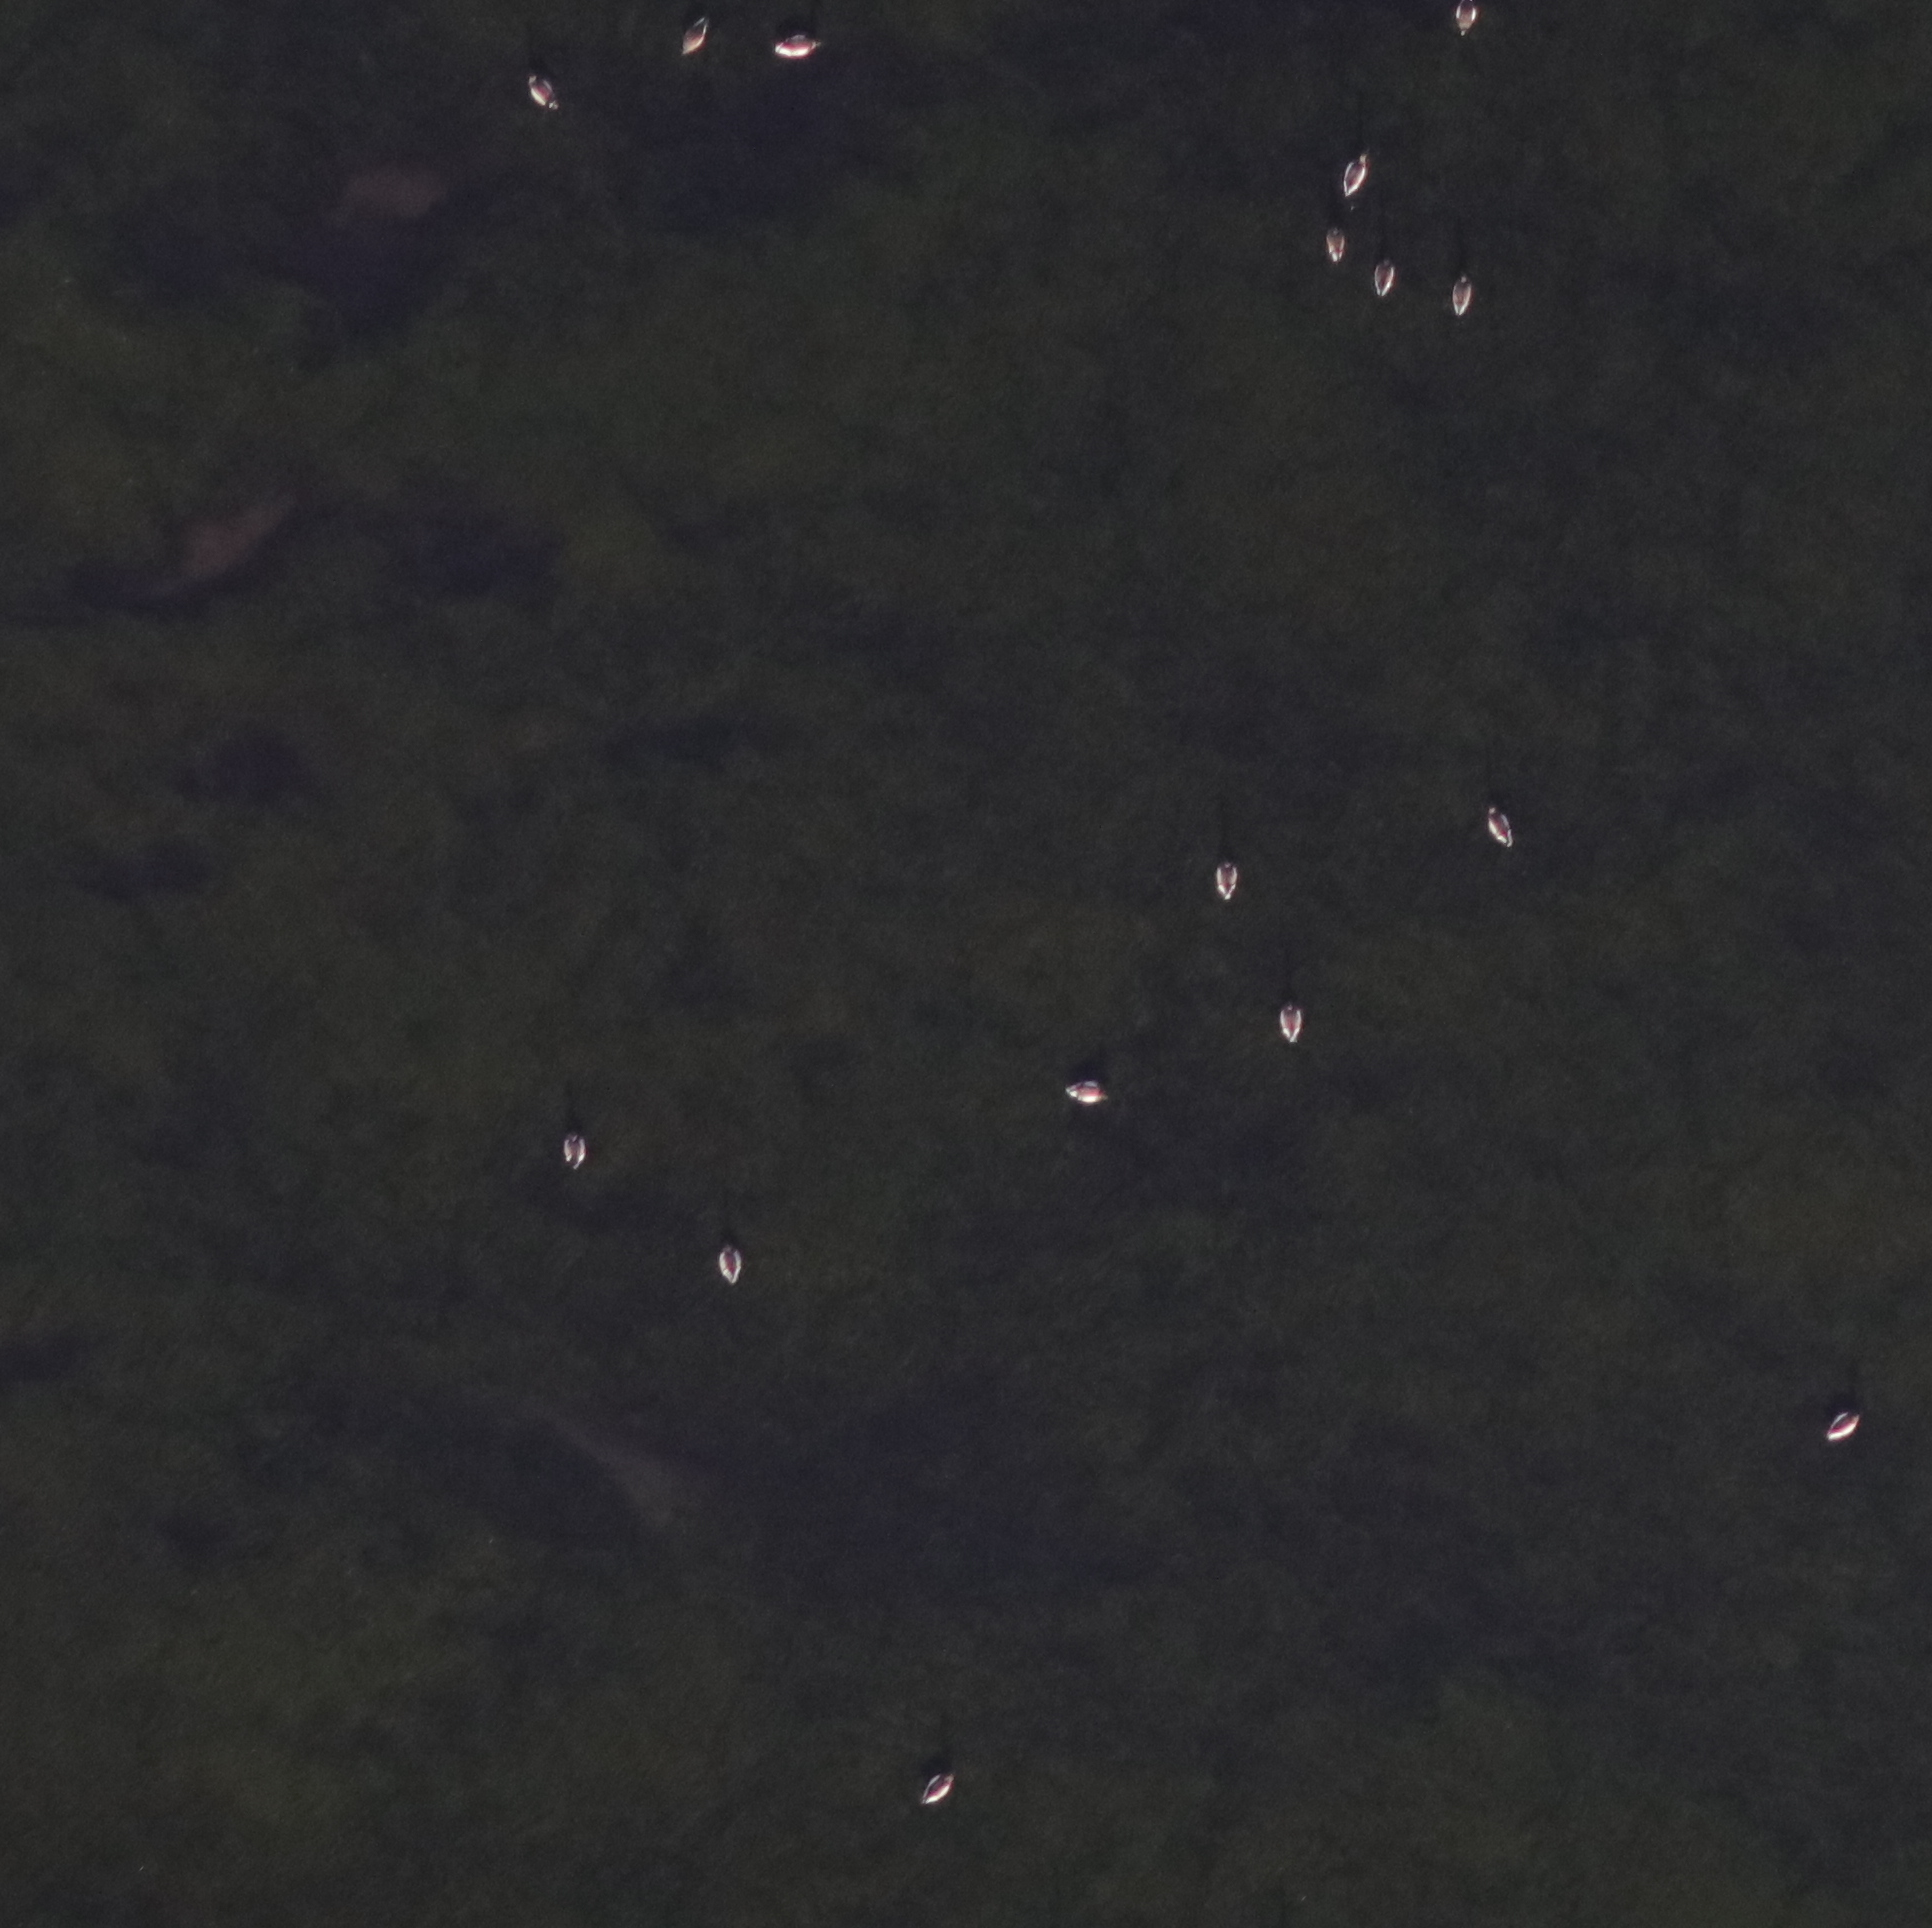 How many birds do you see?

16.